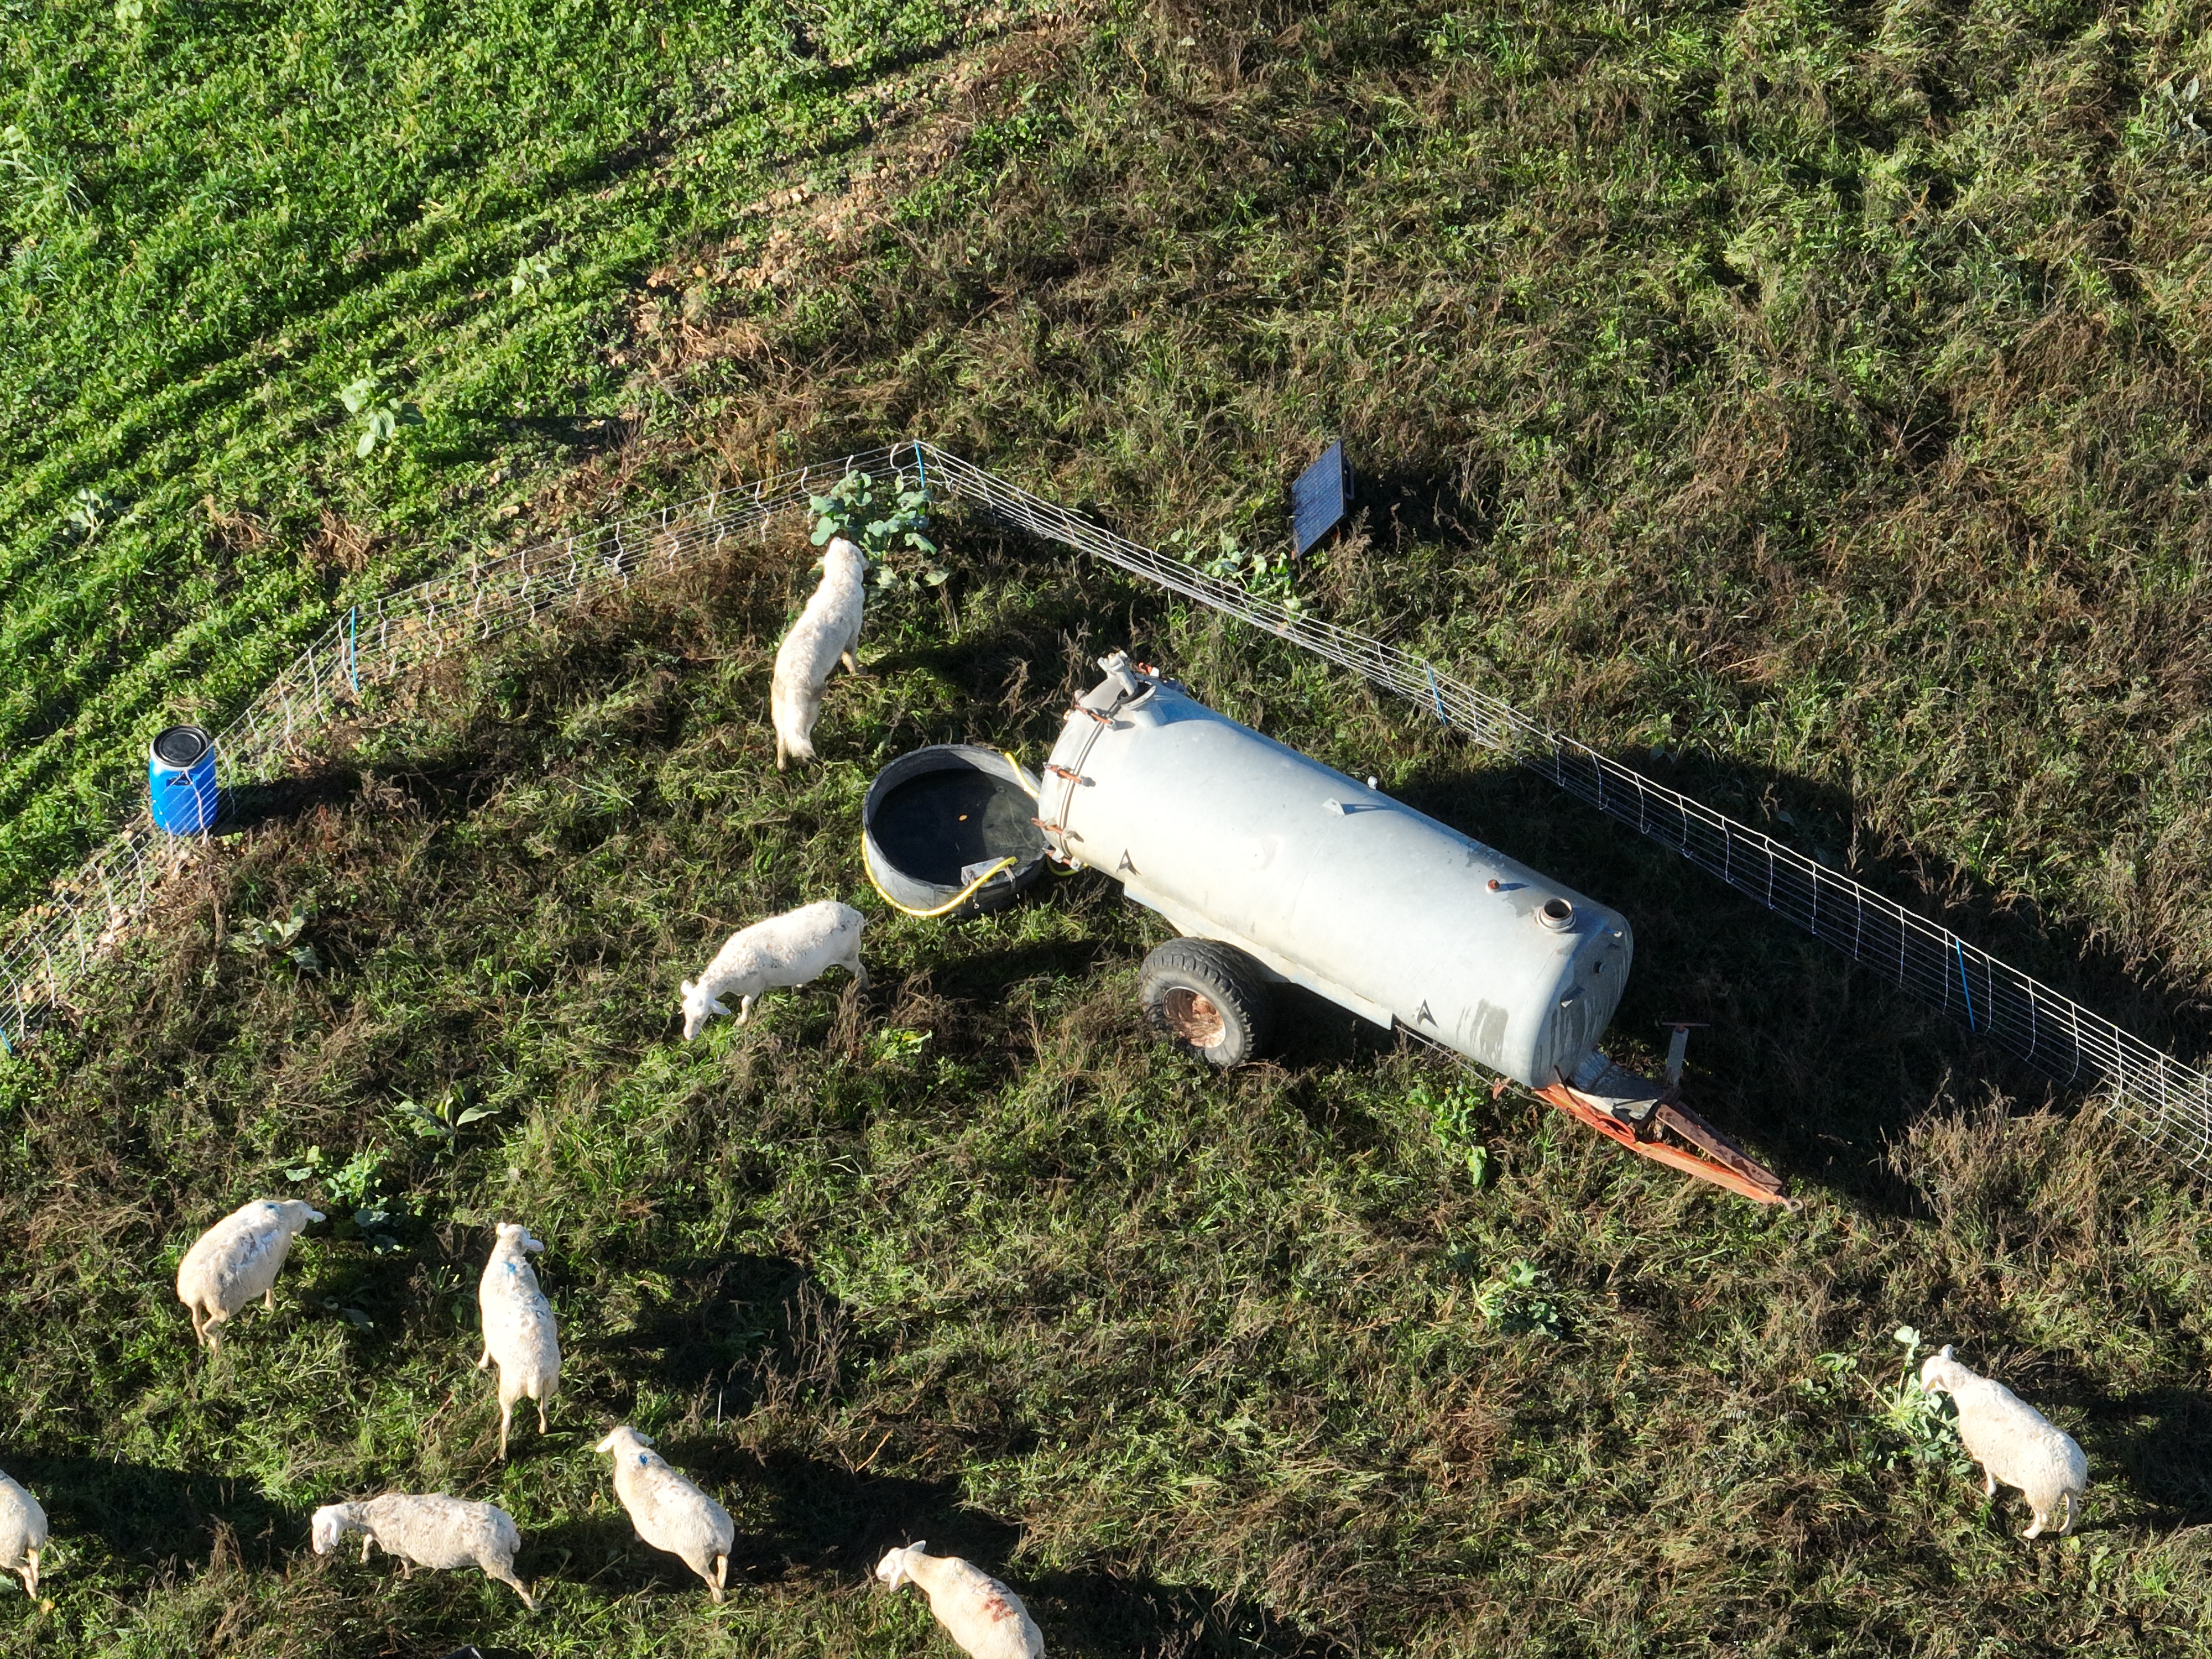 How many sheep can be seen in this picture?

8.